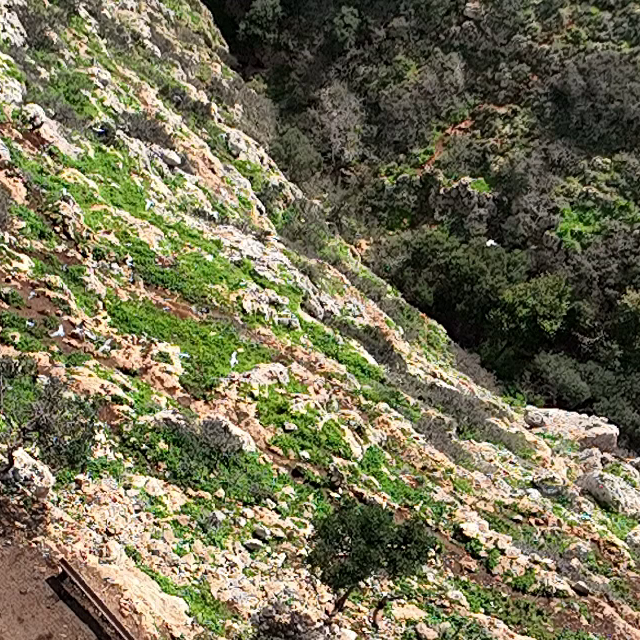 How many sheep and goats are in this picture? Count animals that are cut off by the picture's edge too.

0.